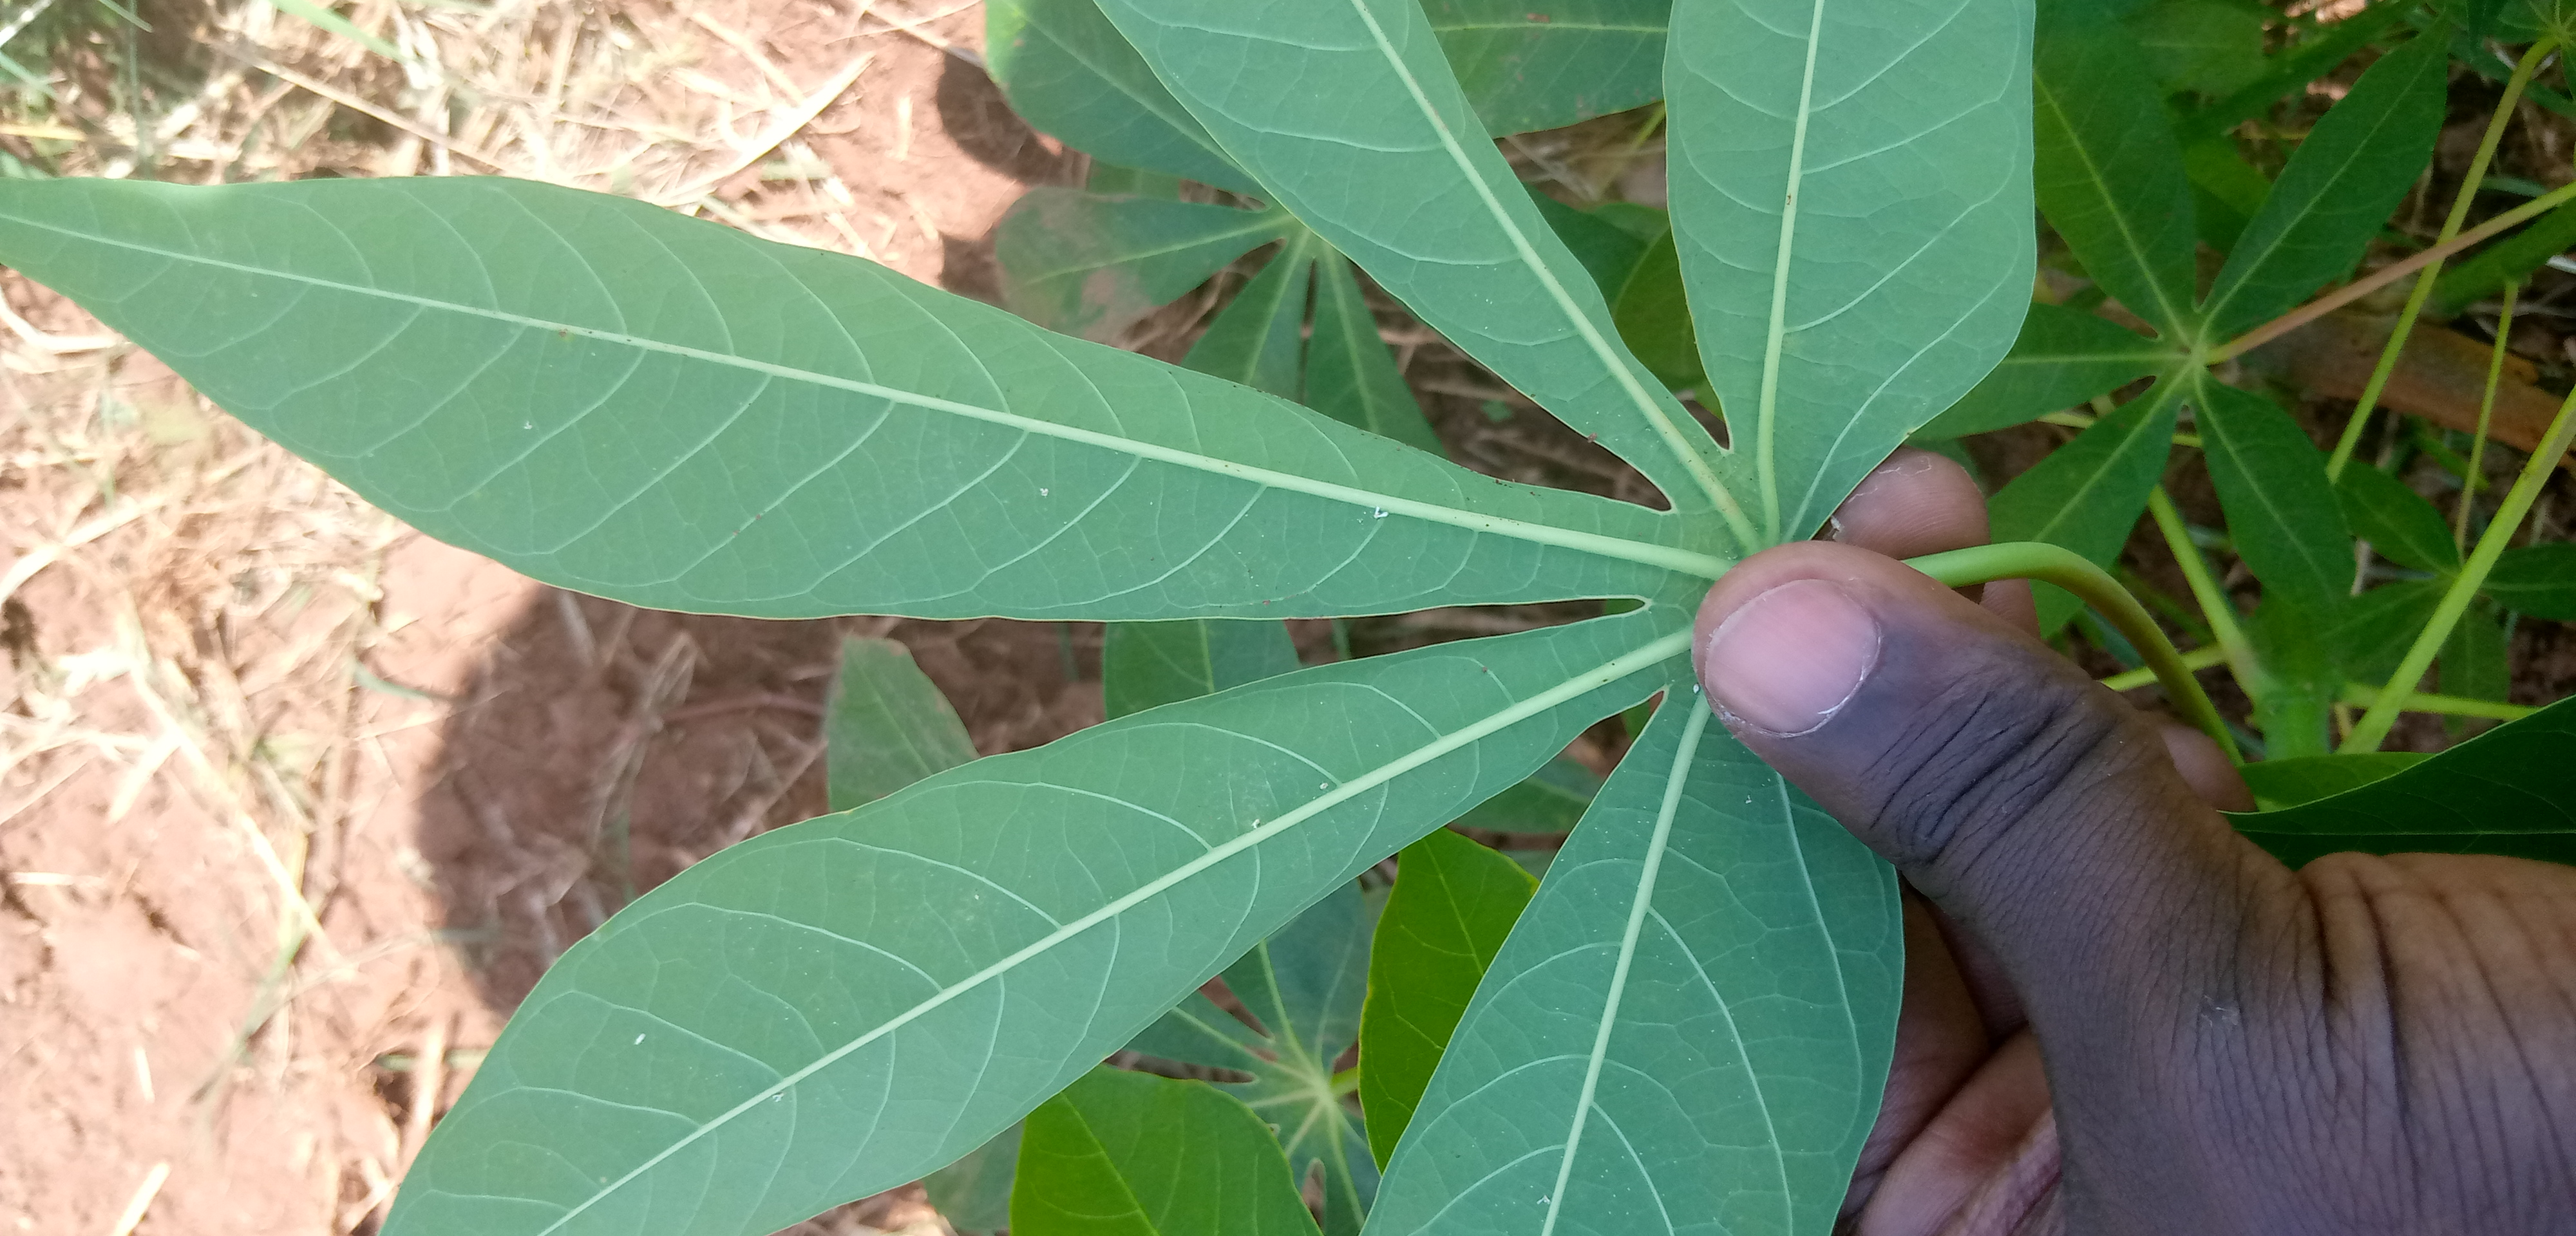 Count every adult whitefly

5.